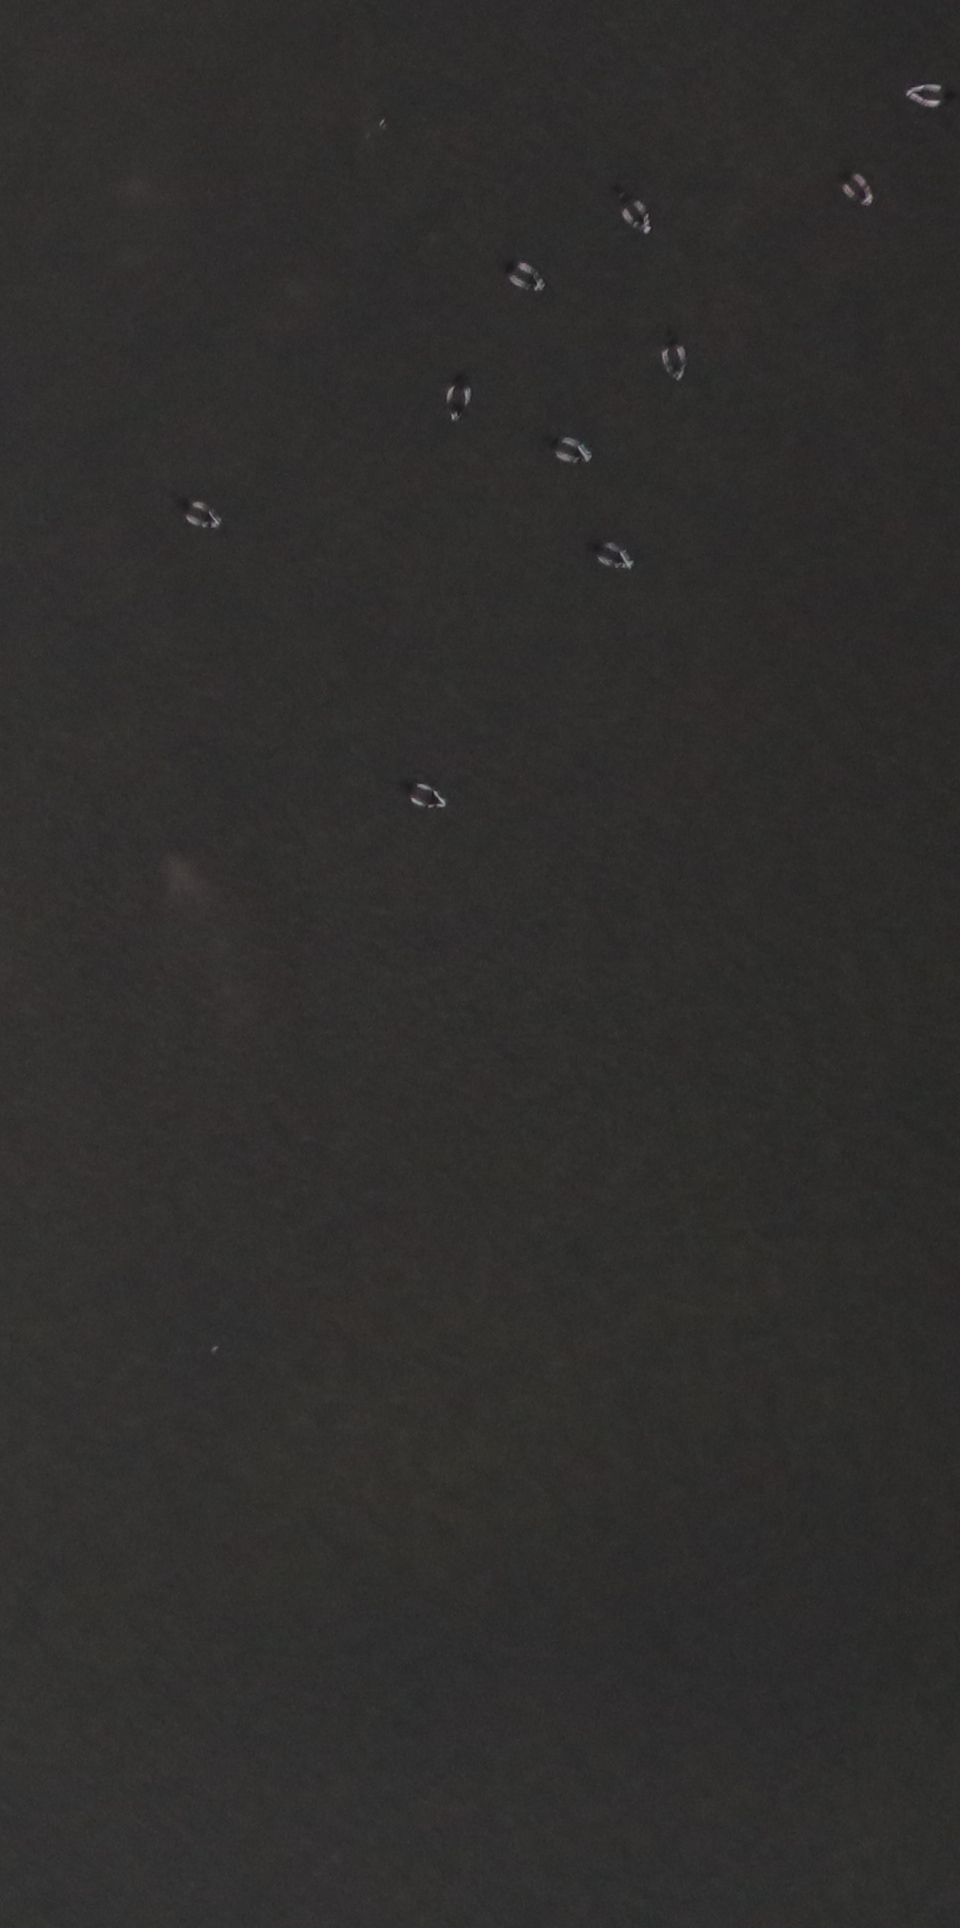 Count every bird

10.